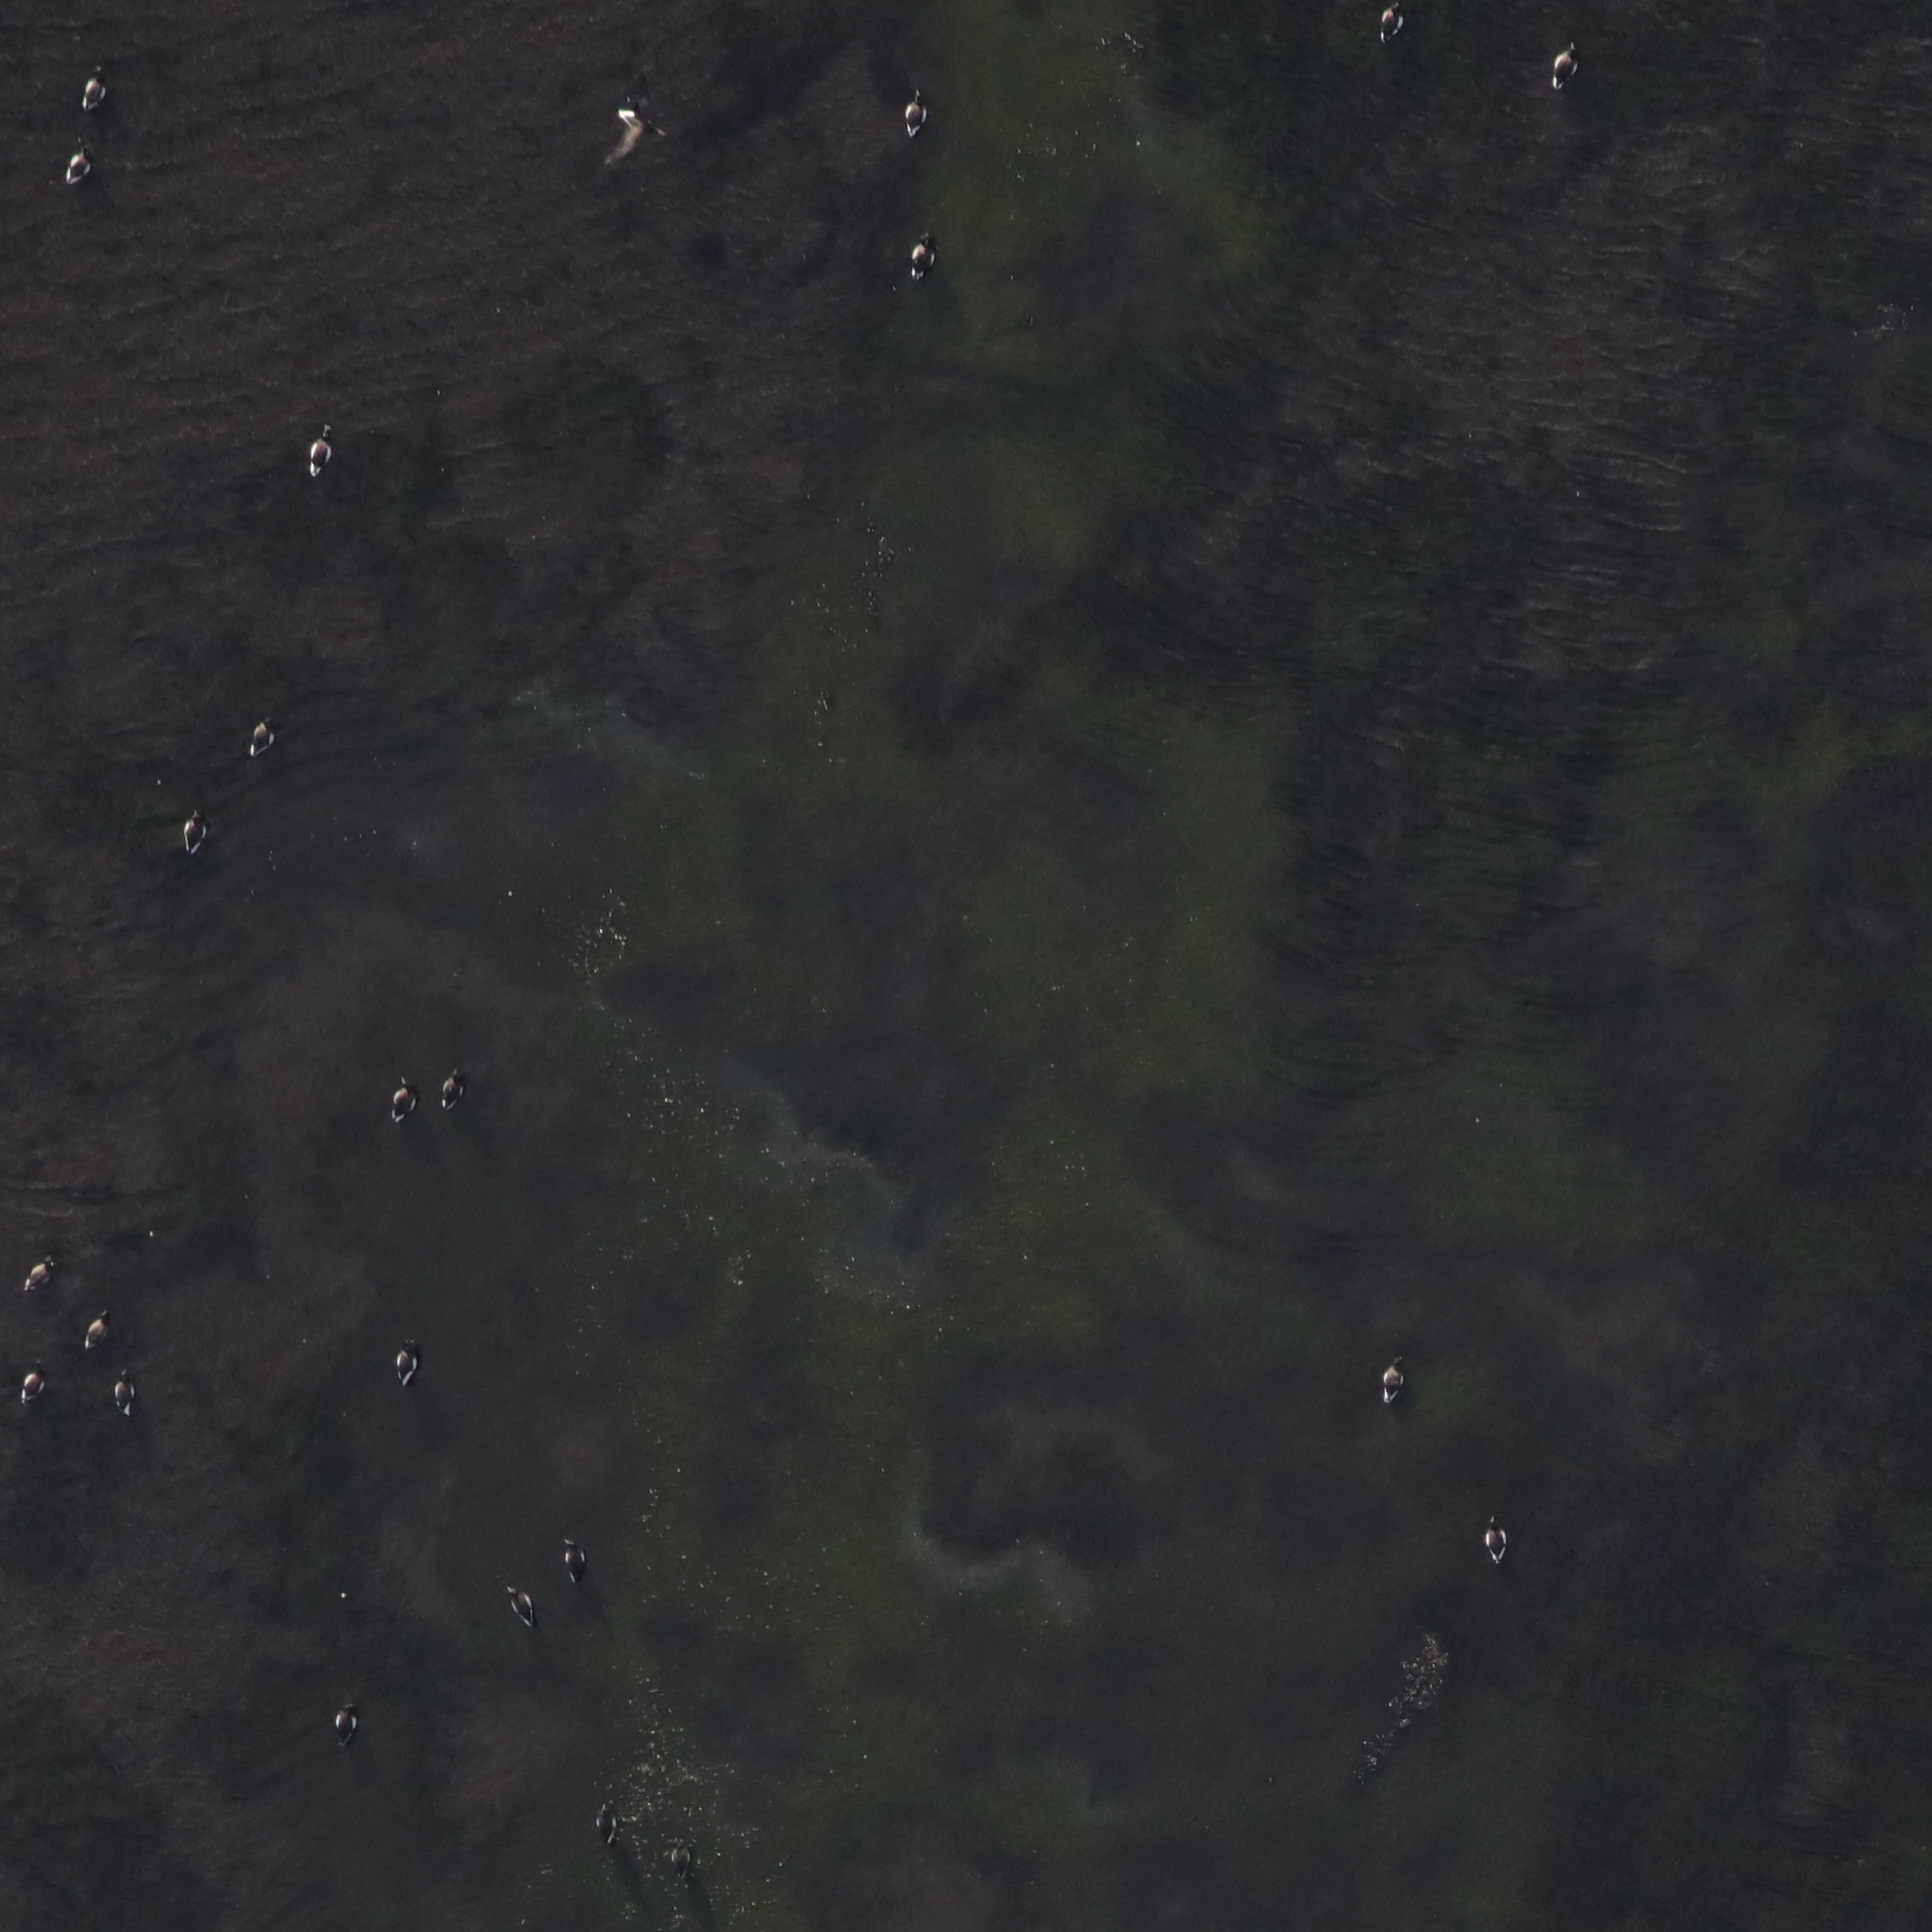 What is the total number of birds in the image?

24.